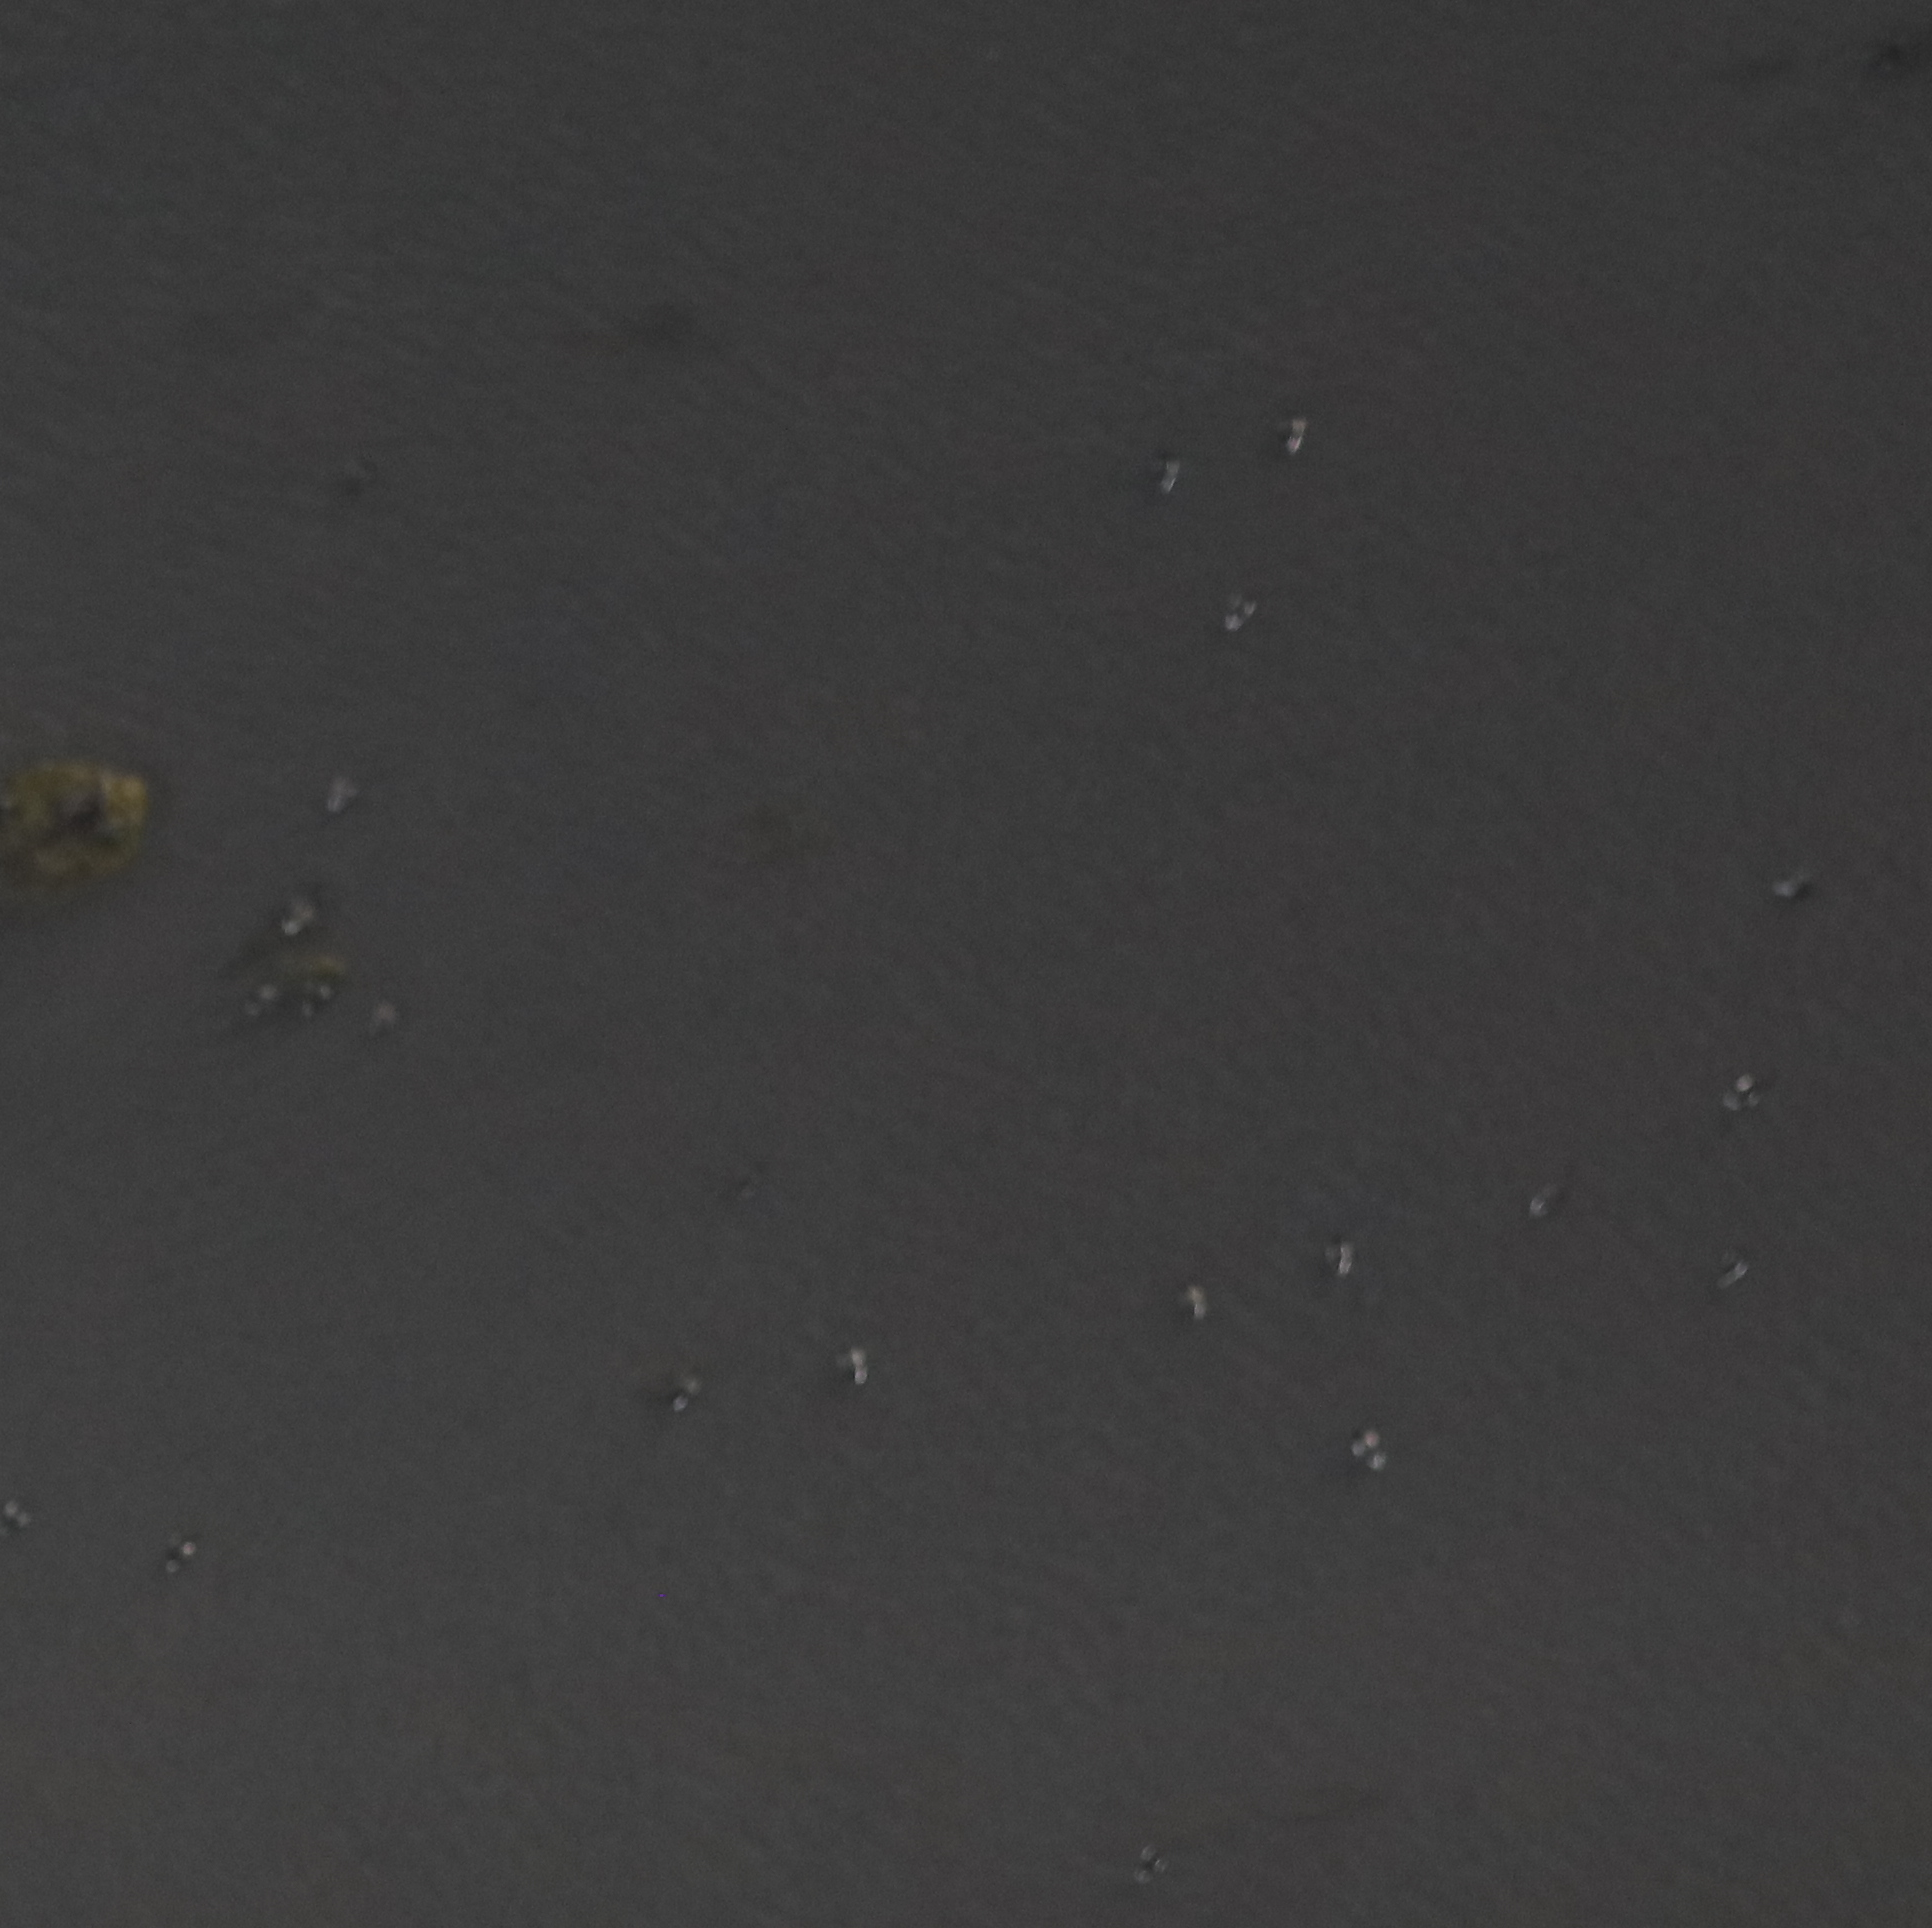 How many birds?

24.